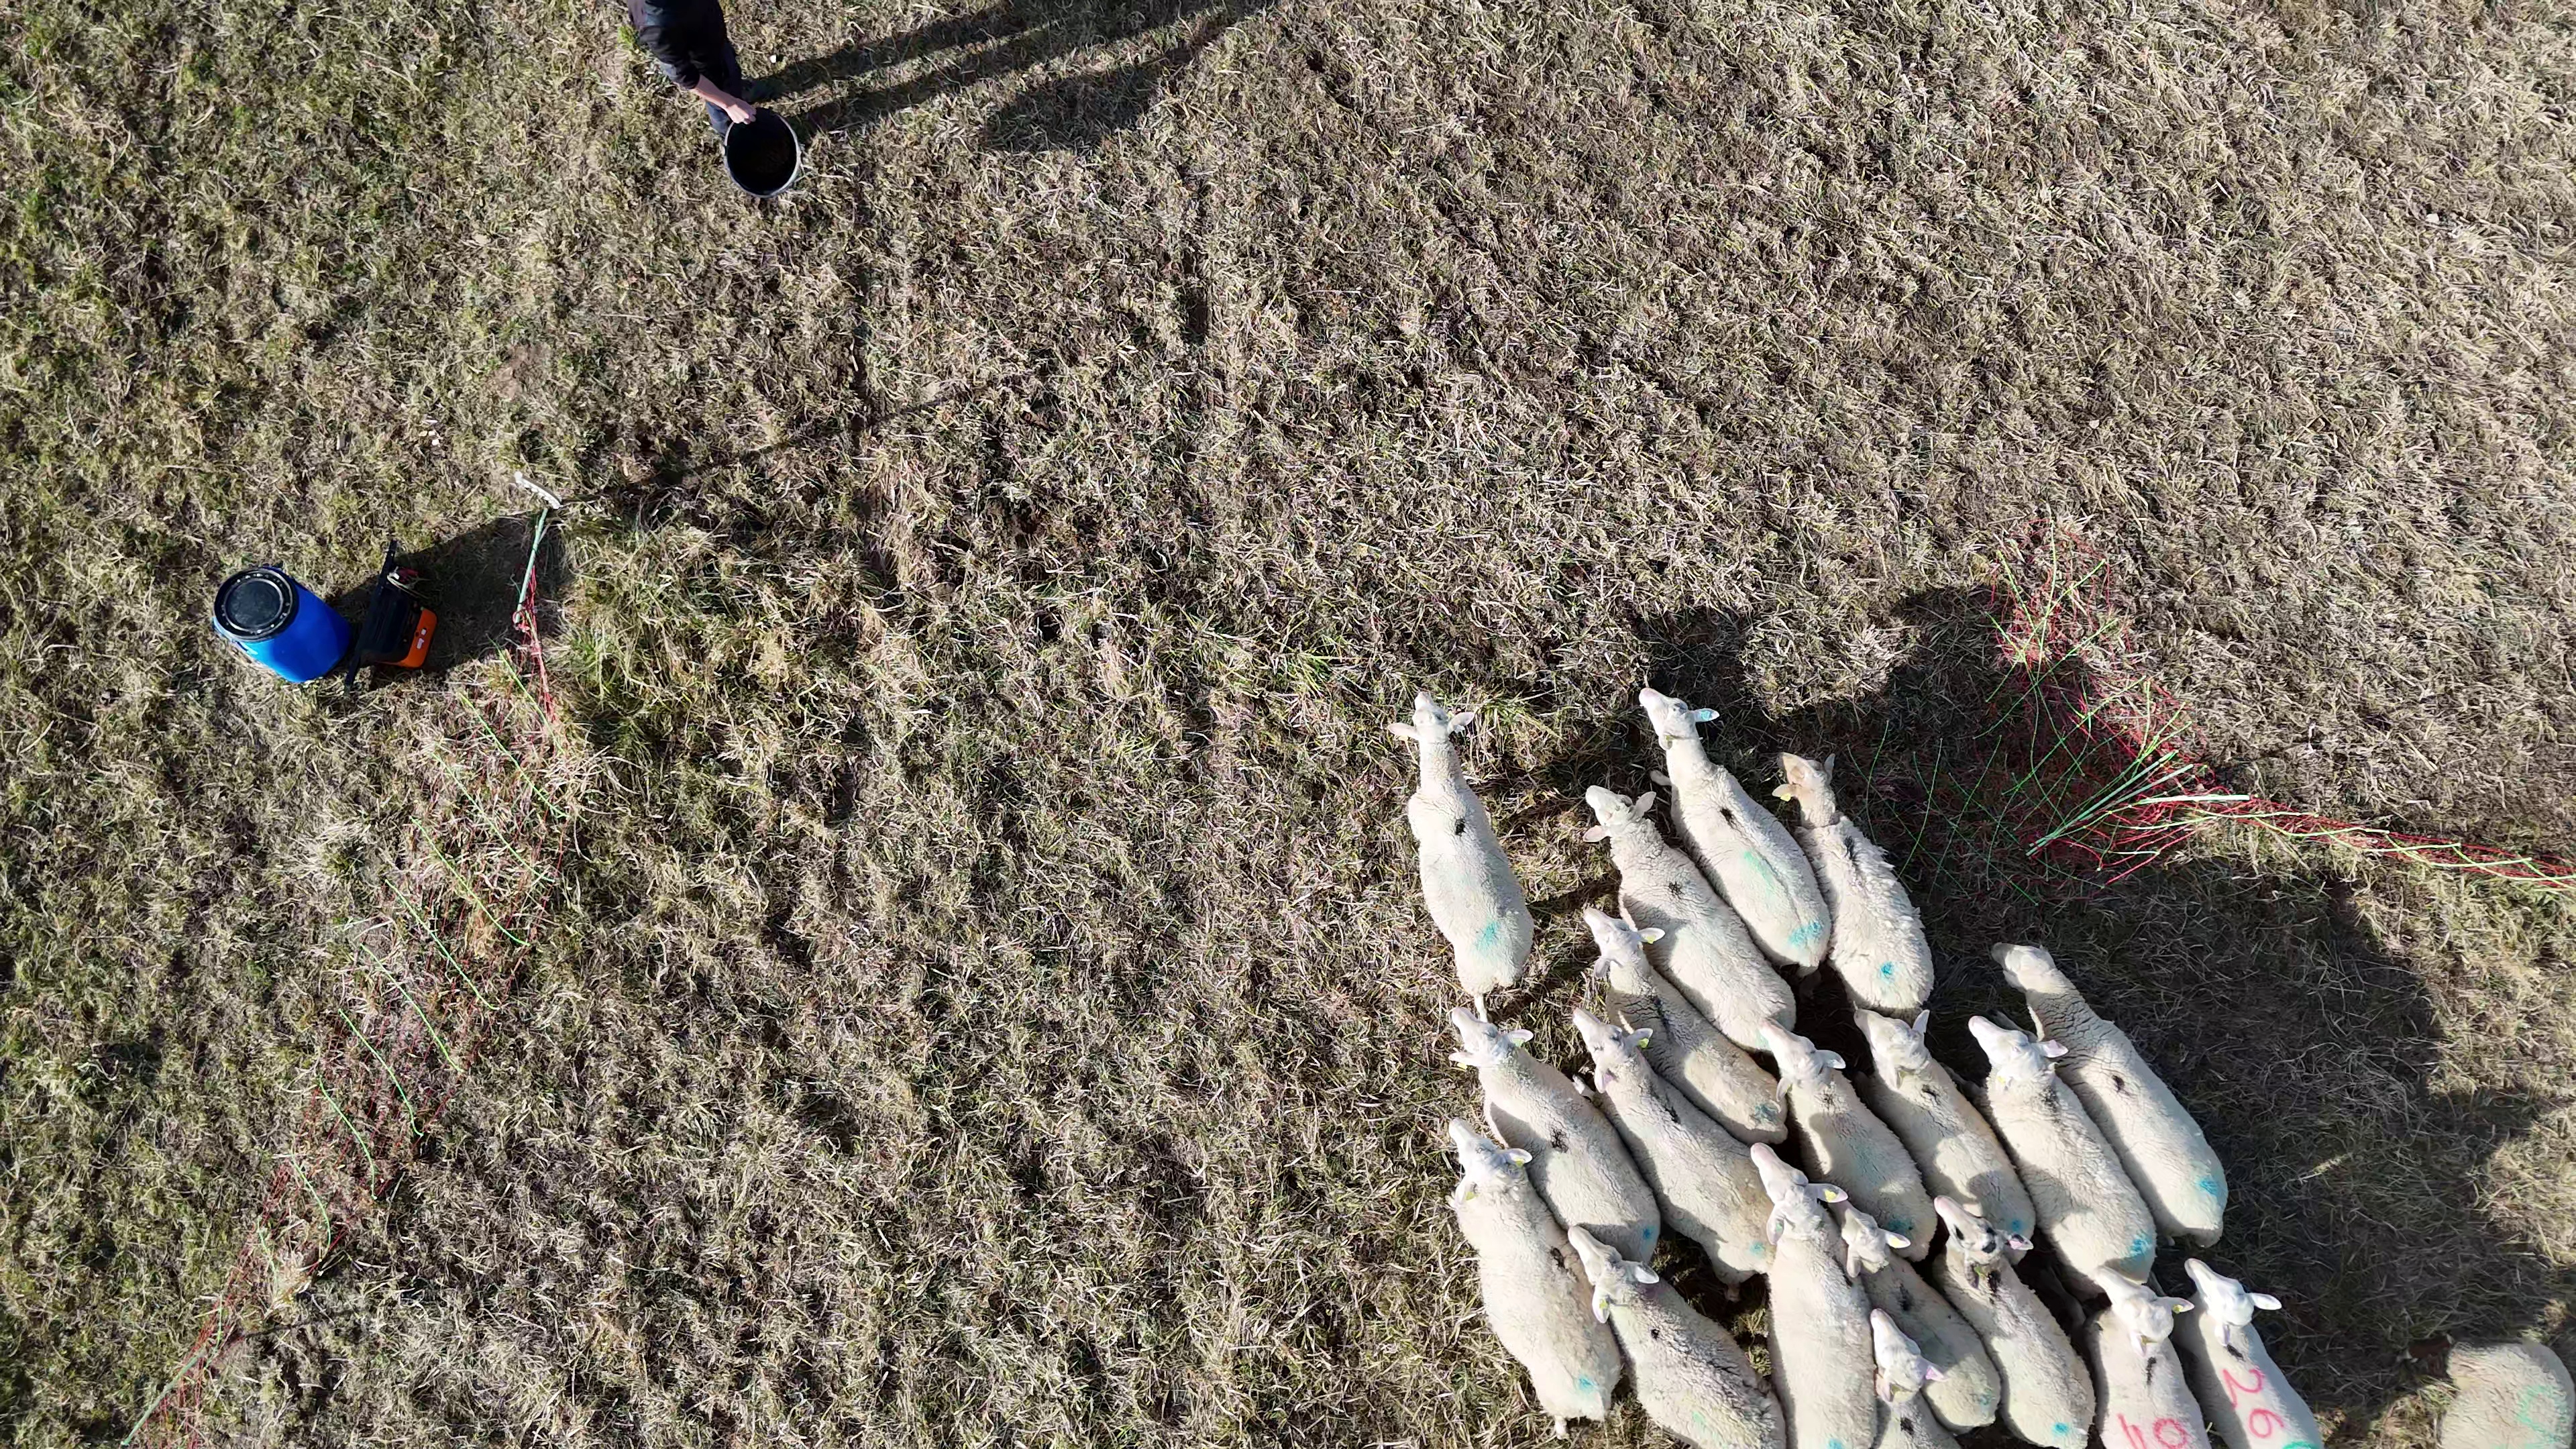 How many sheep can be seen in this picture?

20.